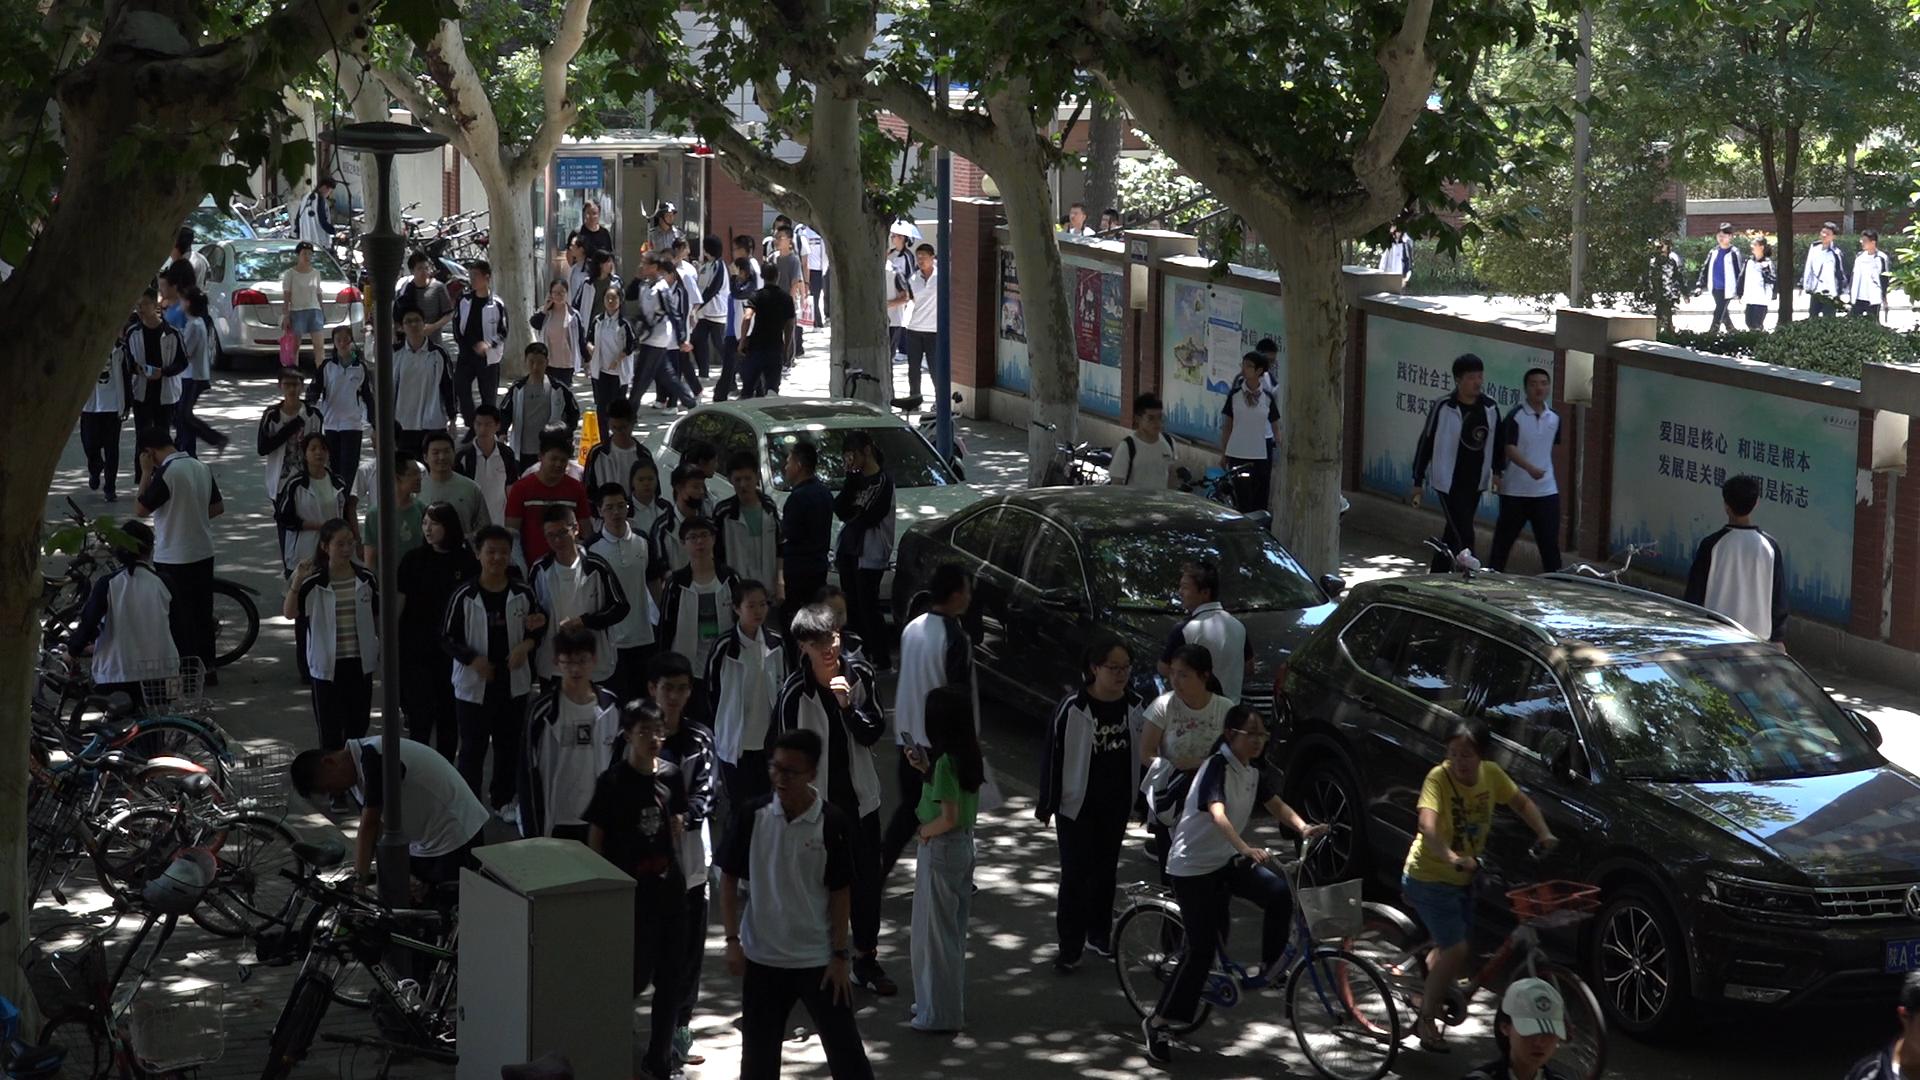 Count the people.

86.